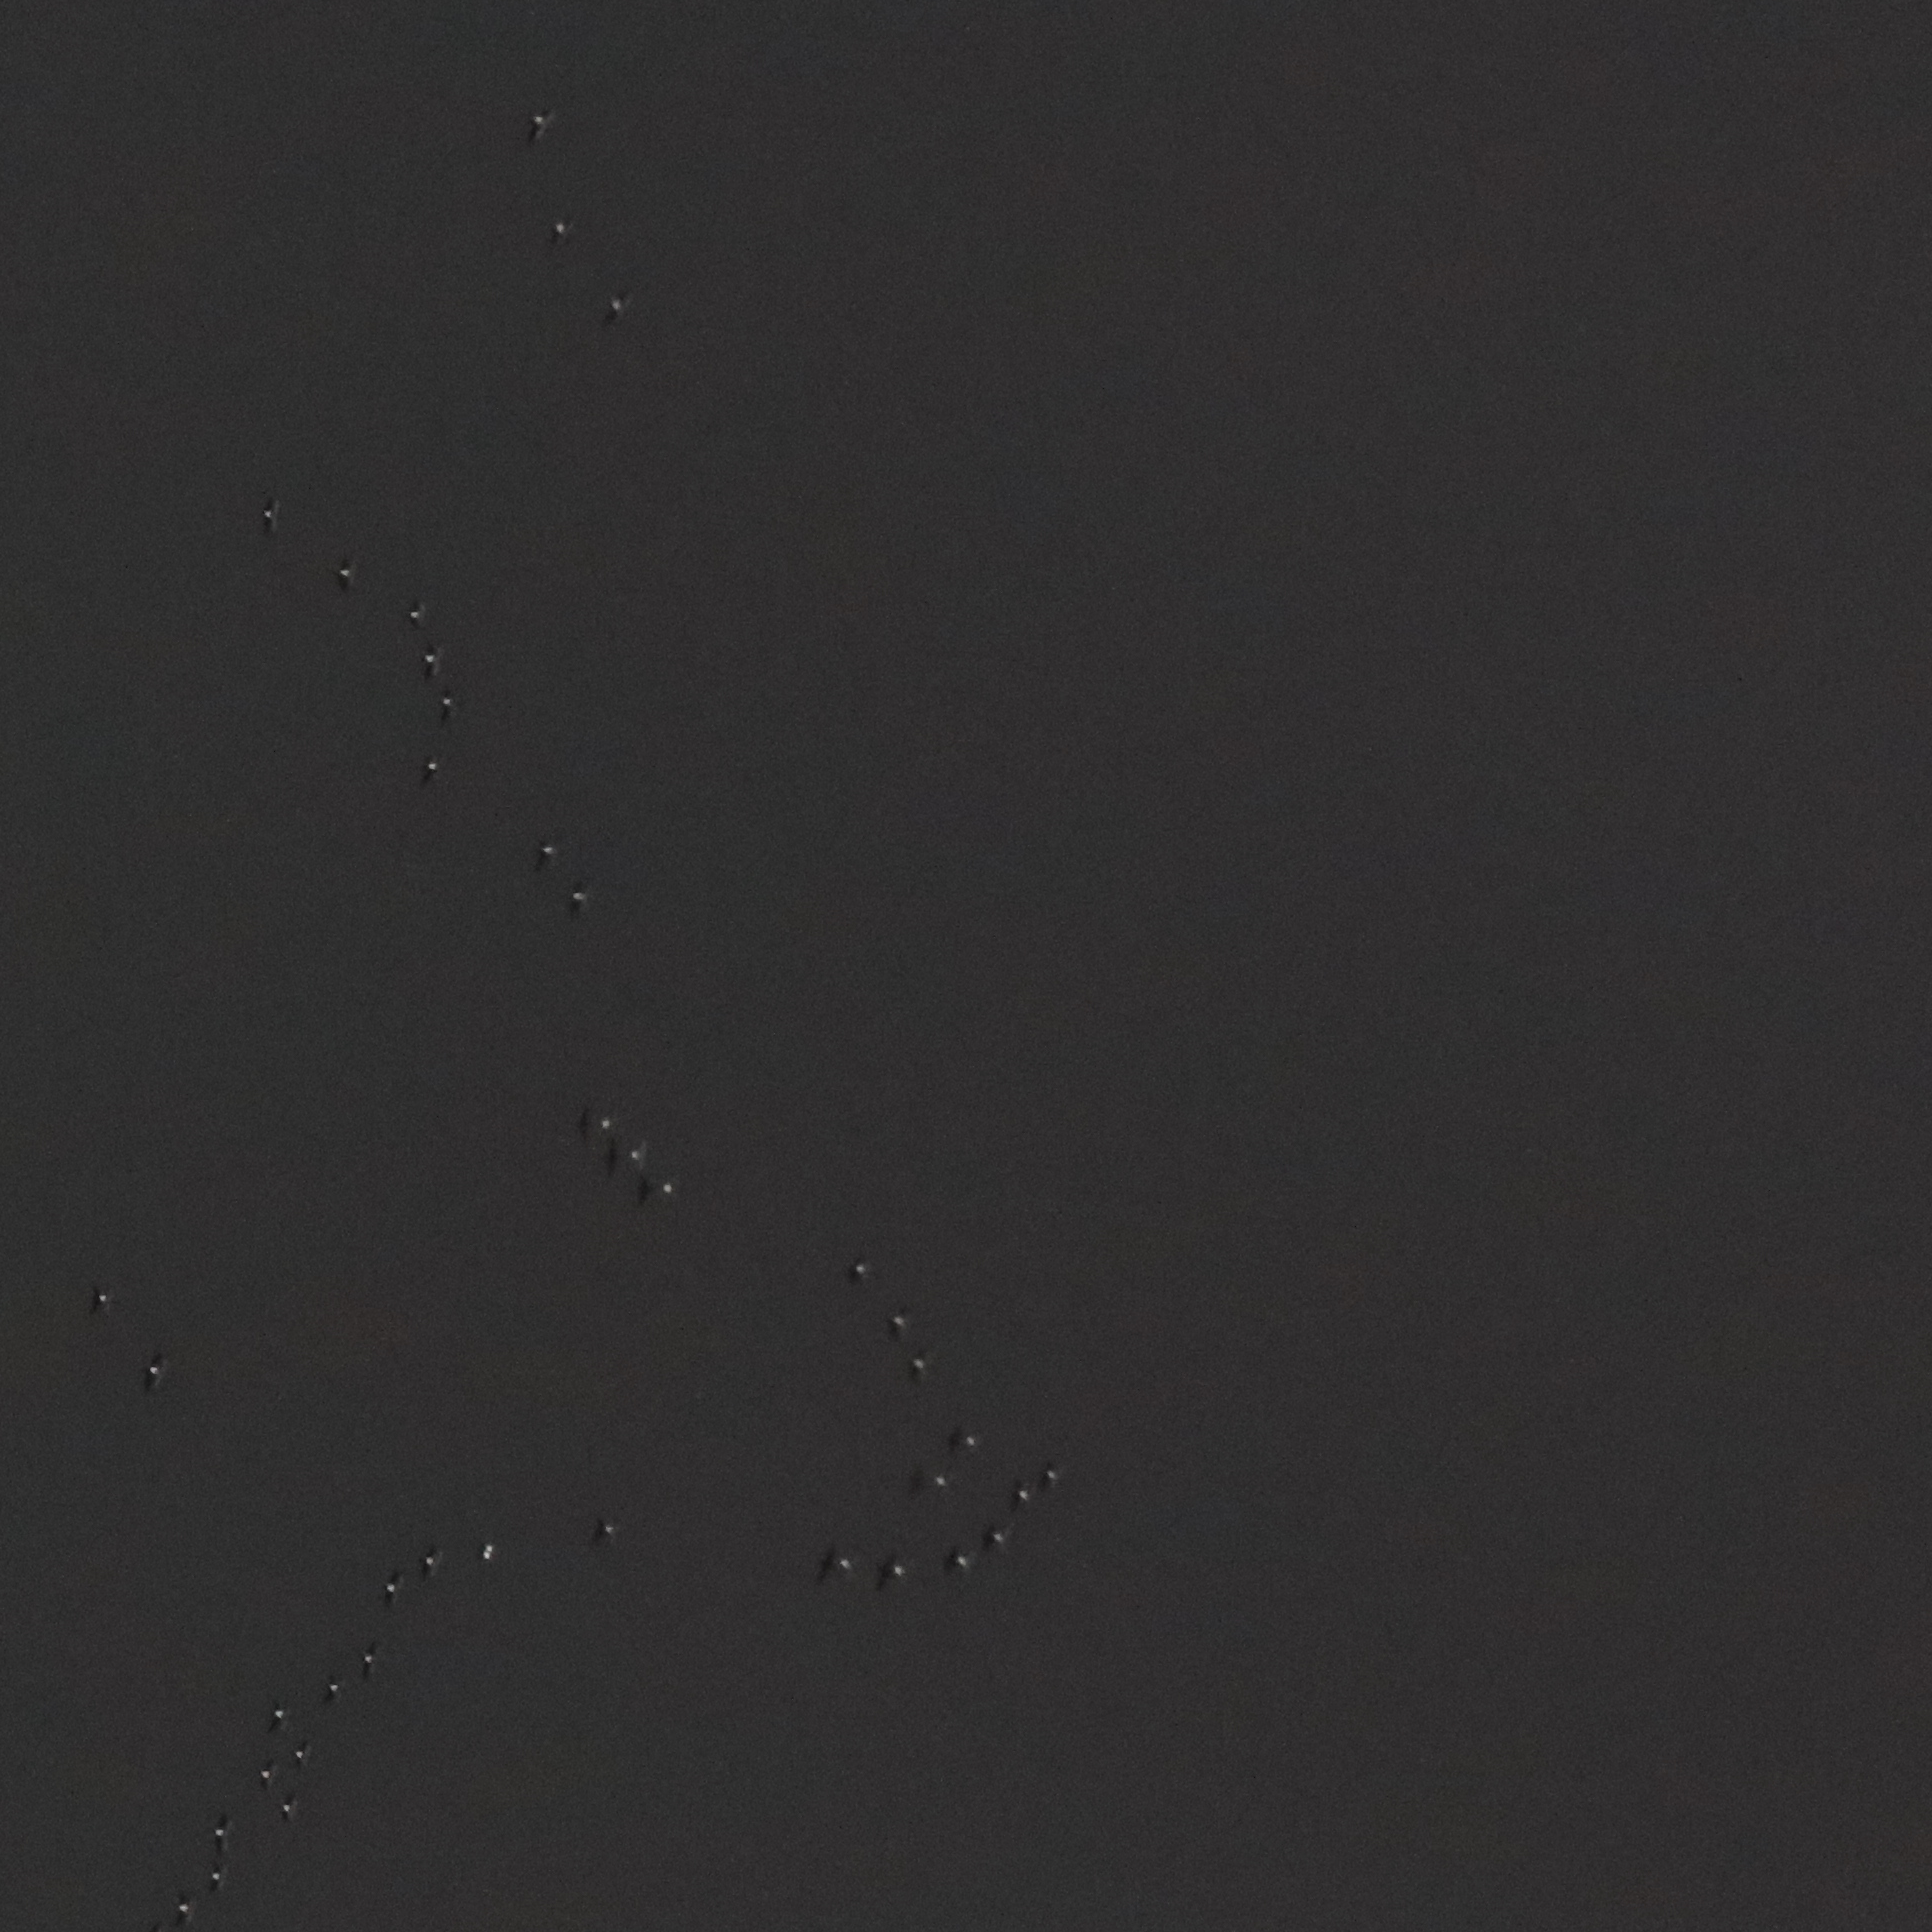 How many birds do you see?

40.